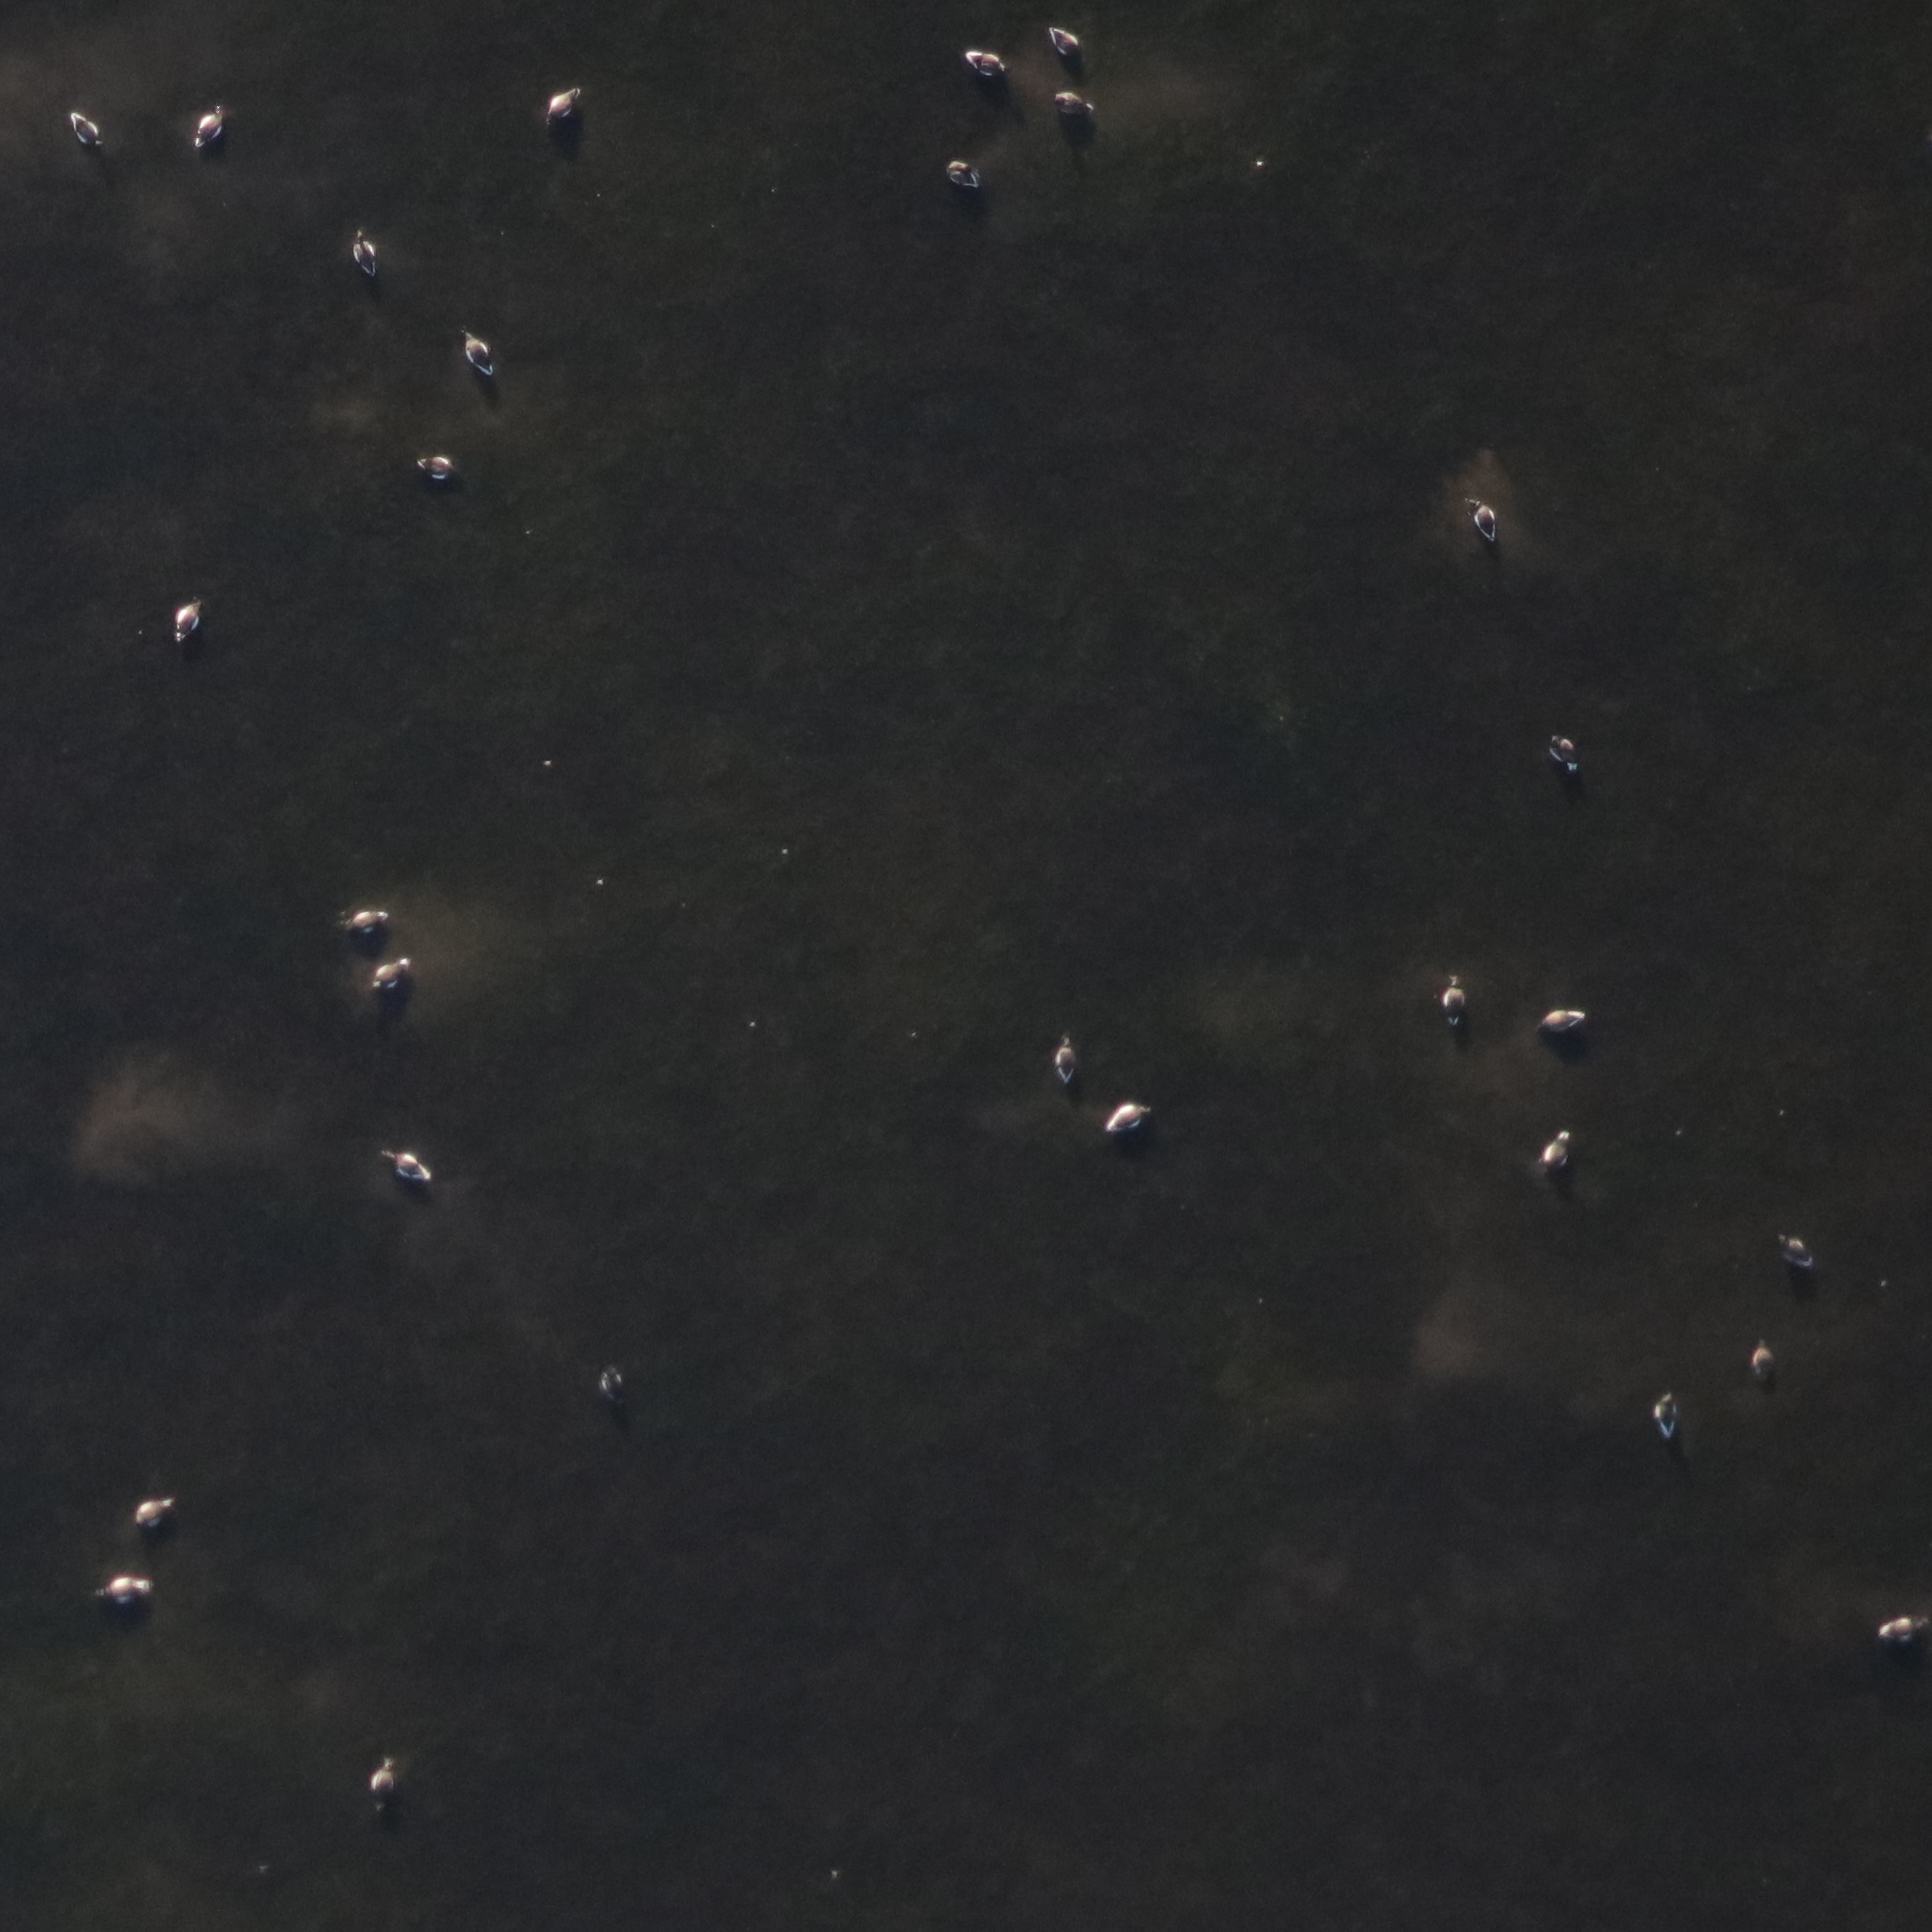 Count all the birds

29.